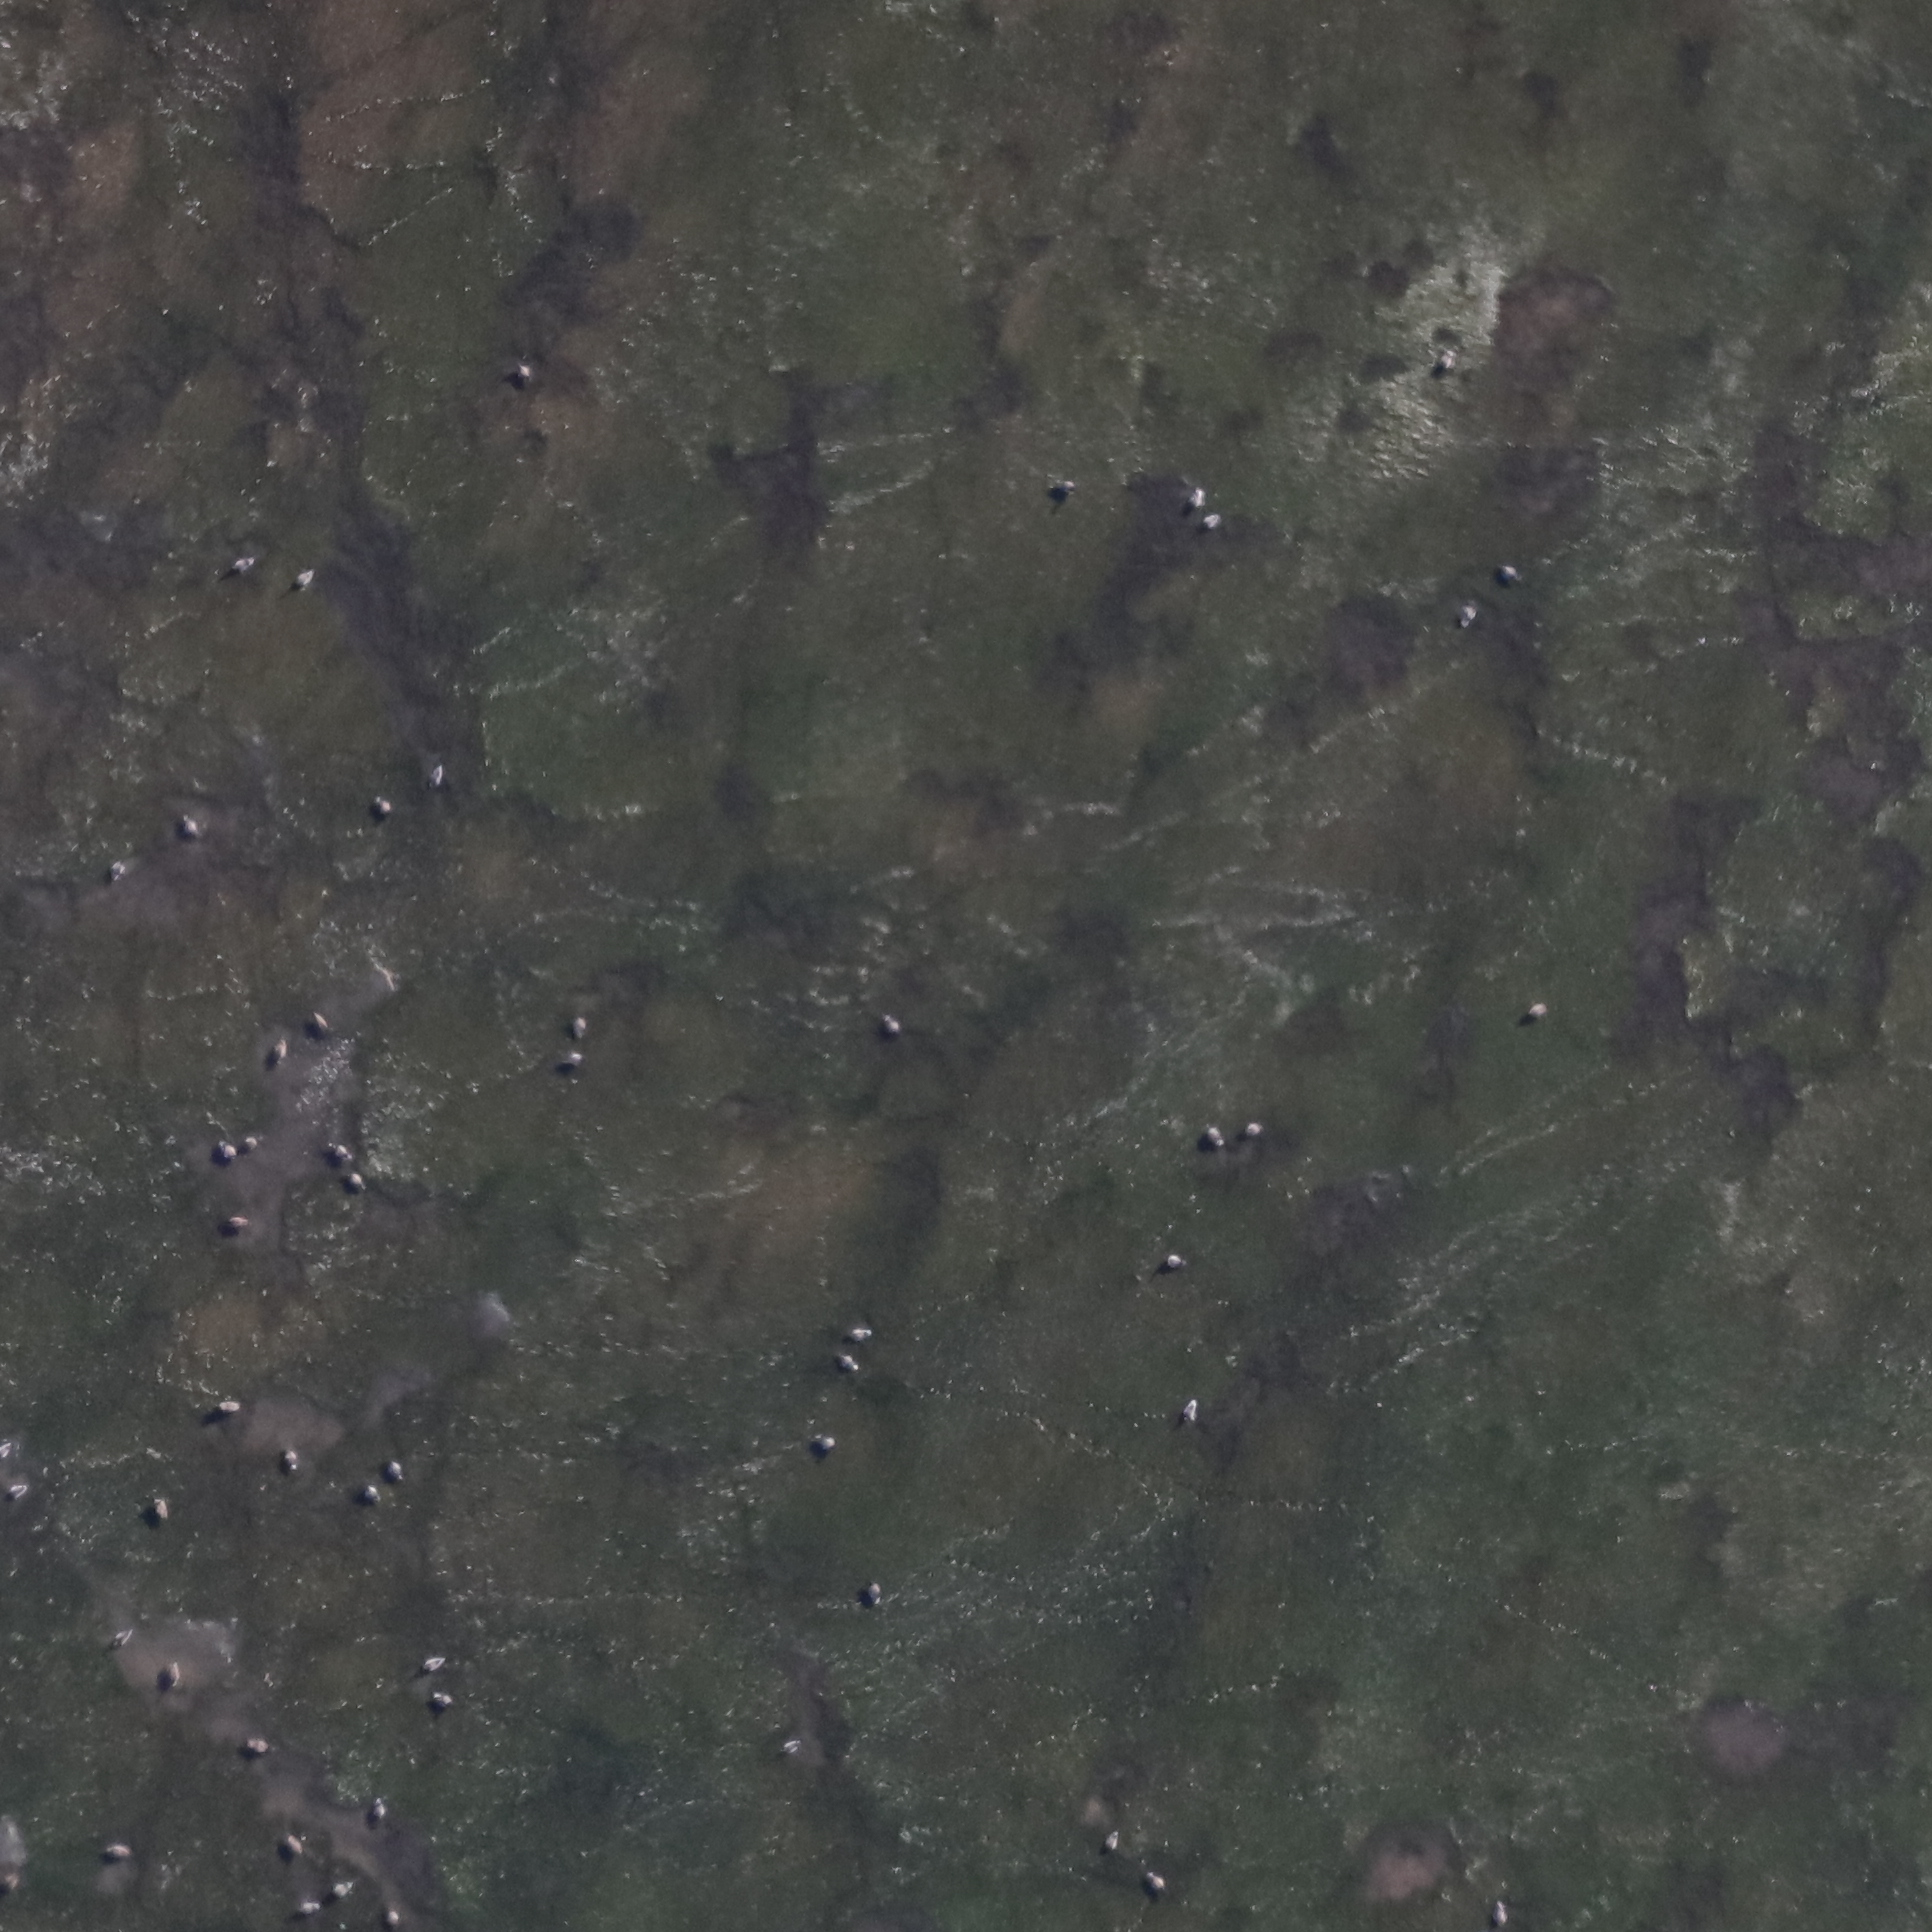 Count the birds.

55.